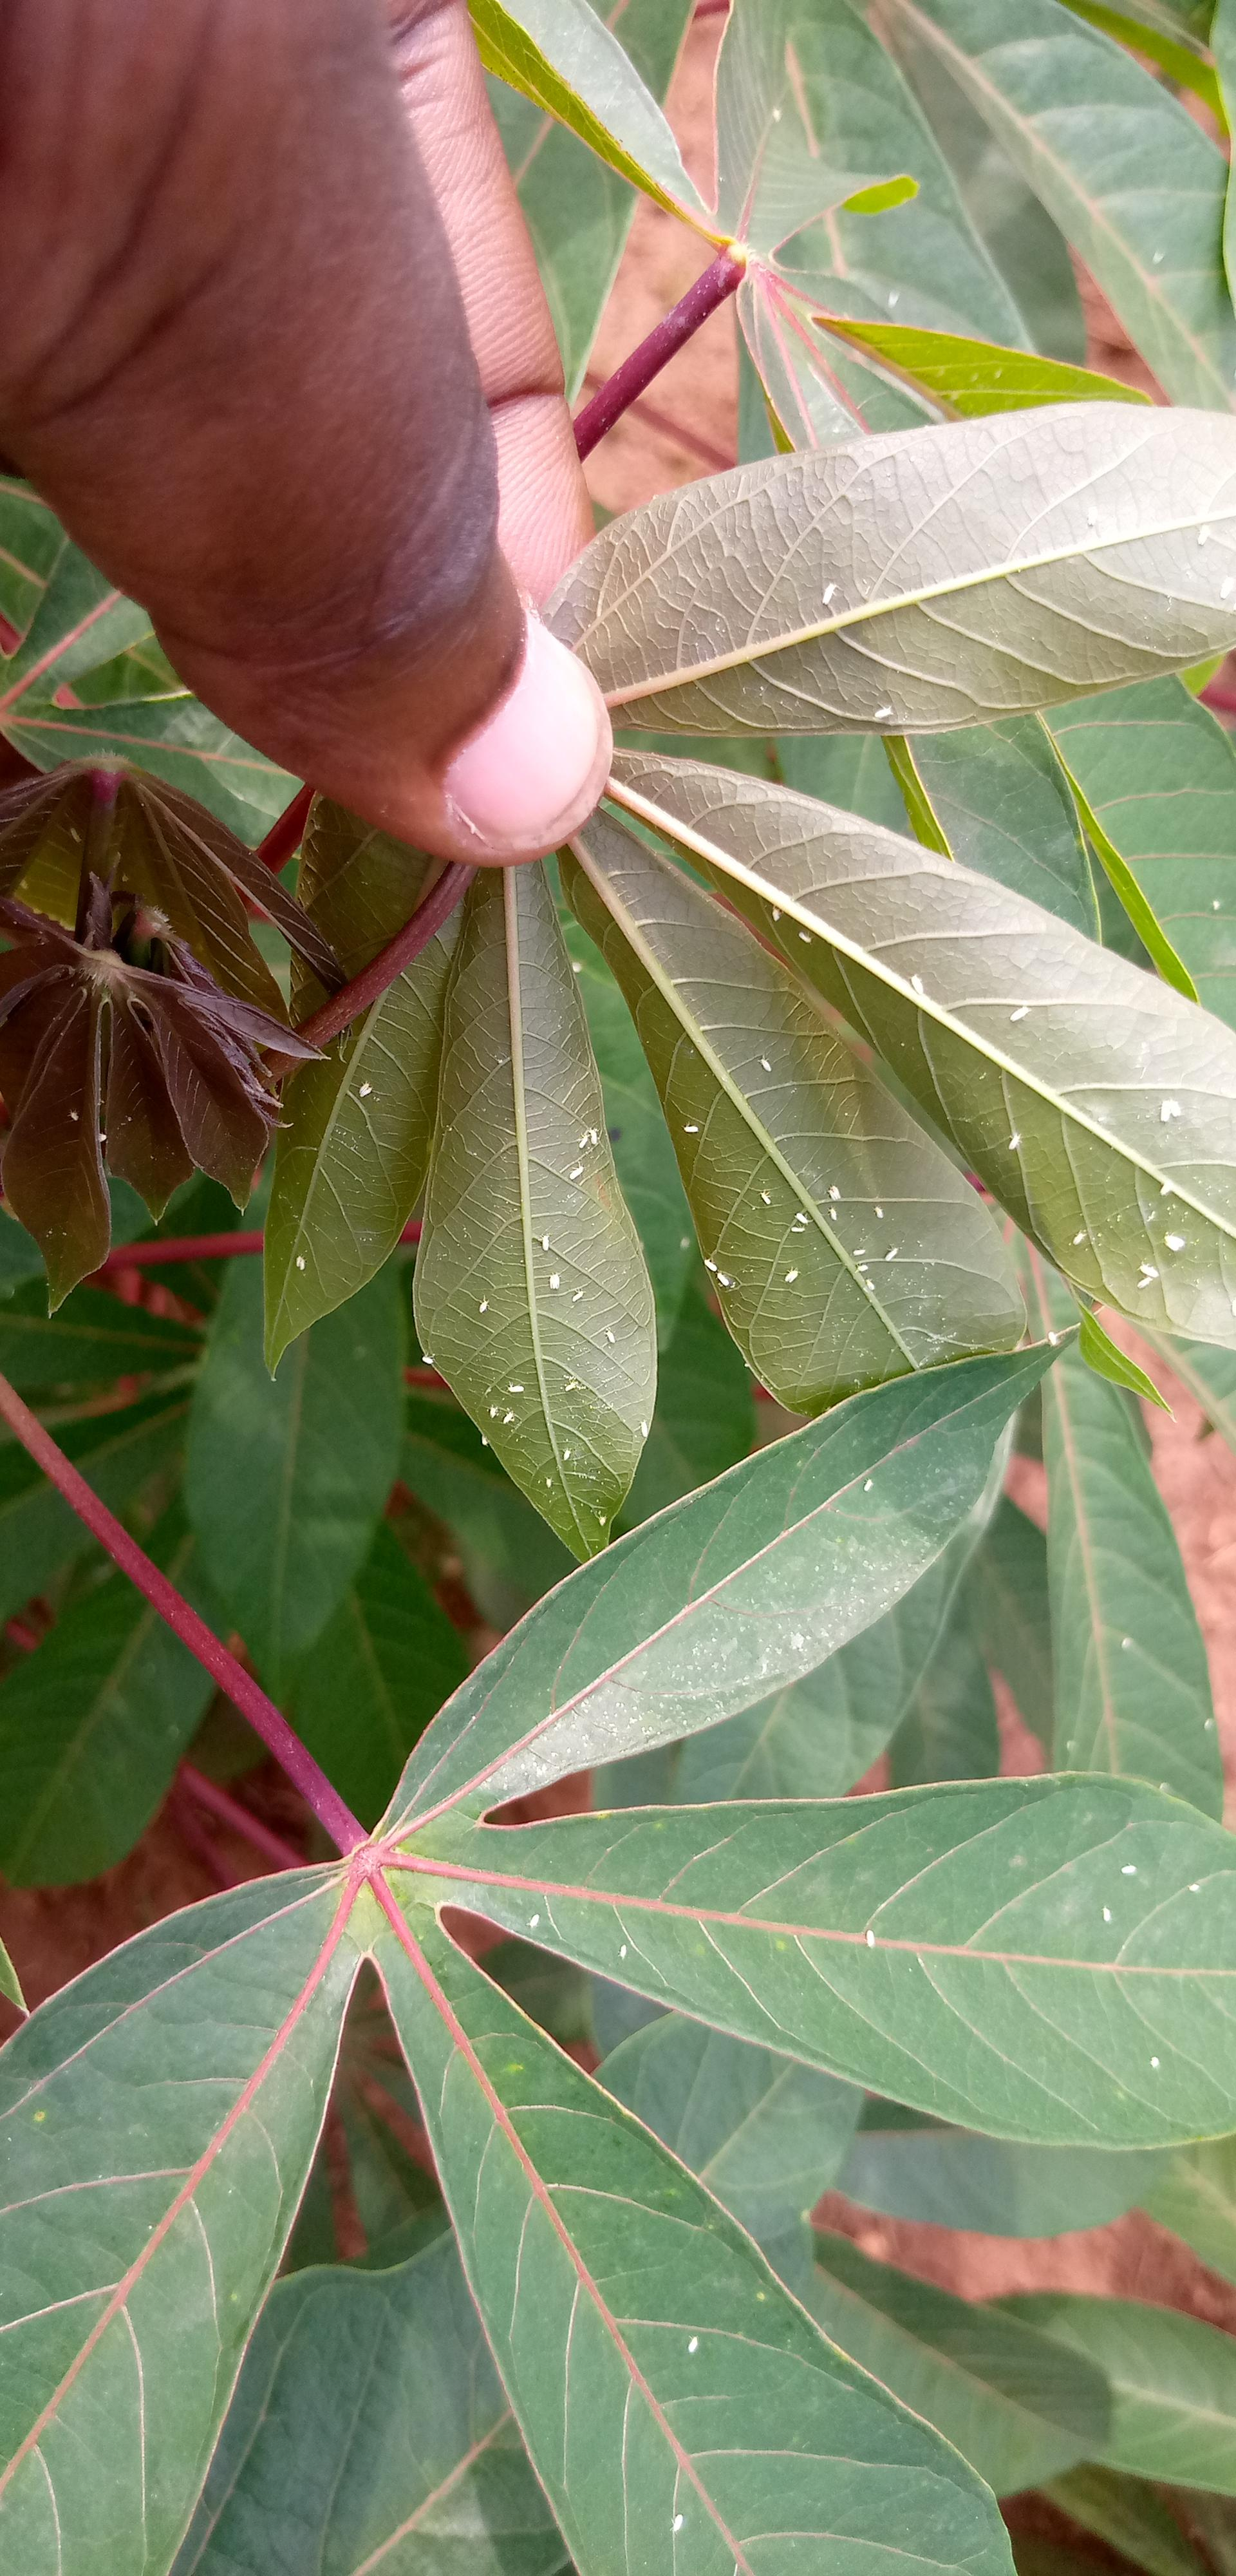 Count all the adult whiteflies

52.